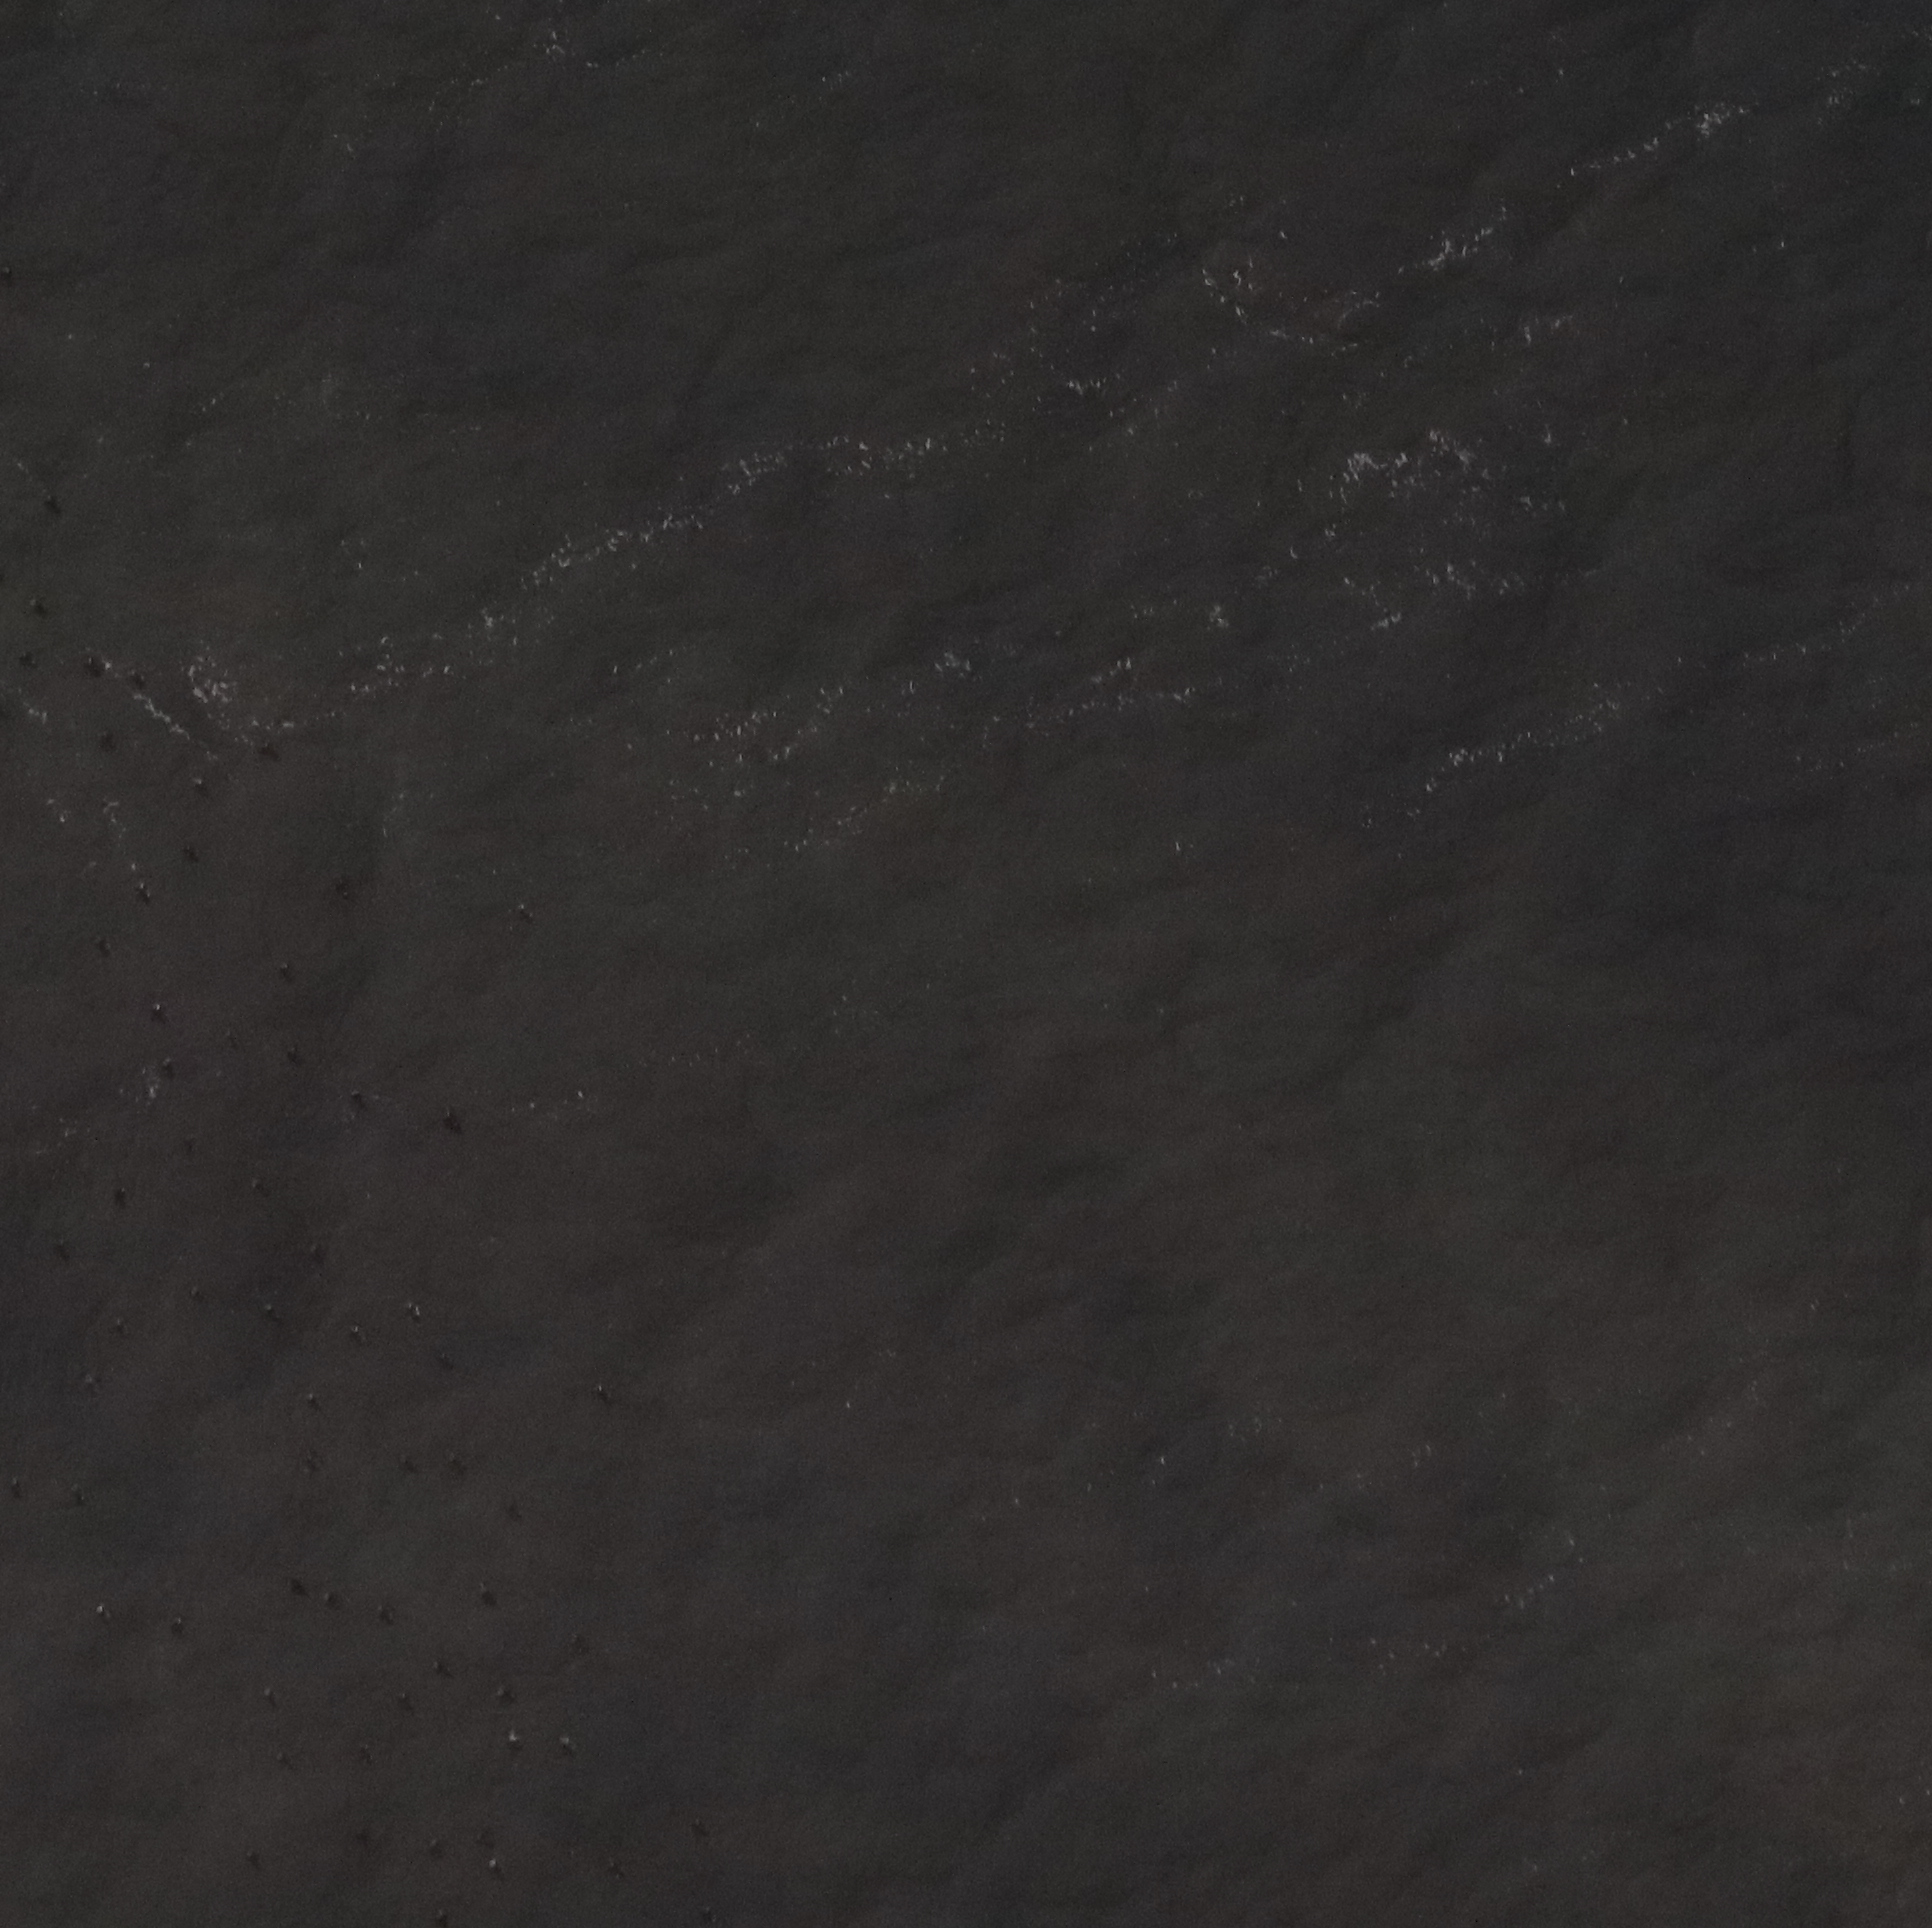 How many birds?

66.